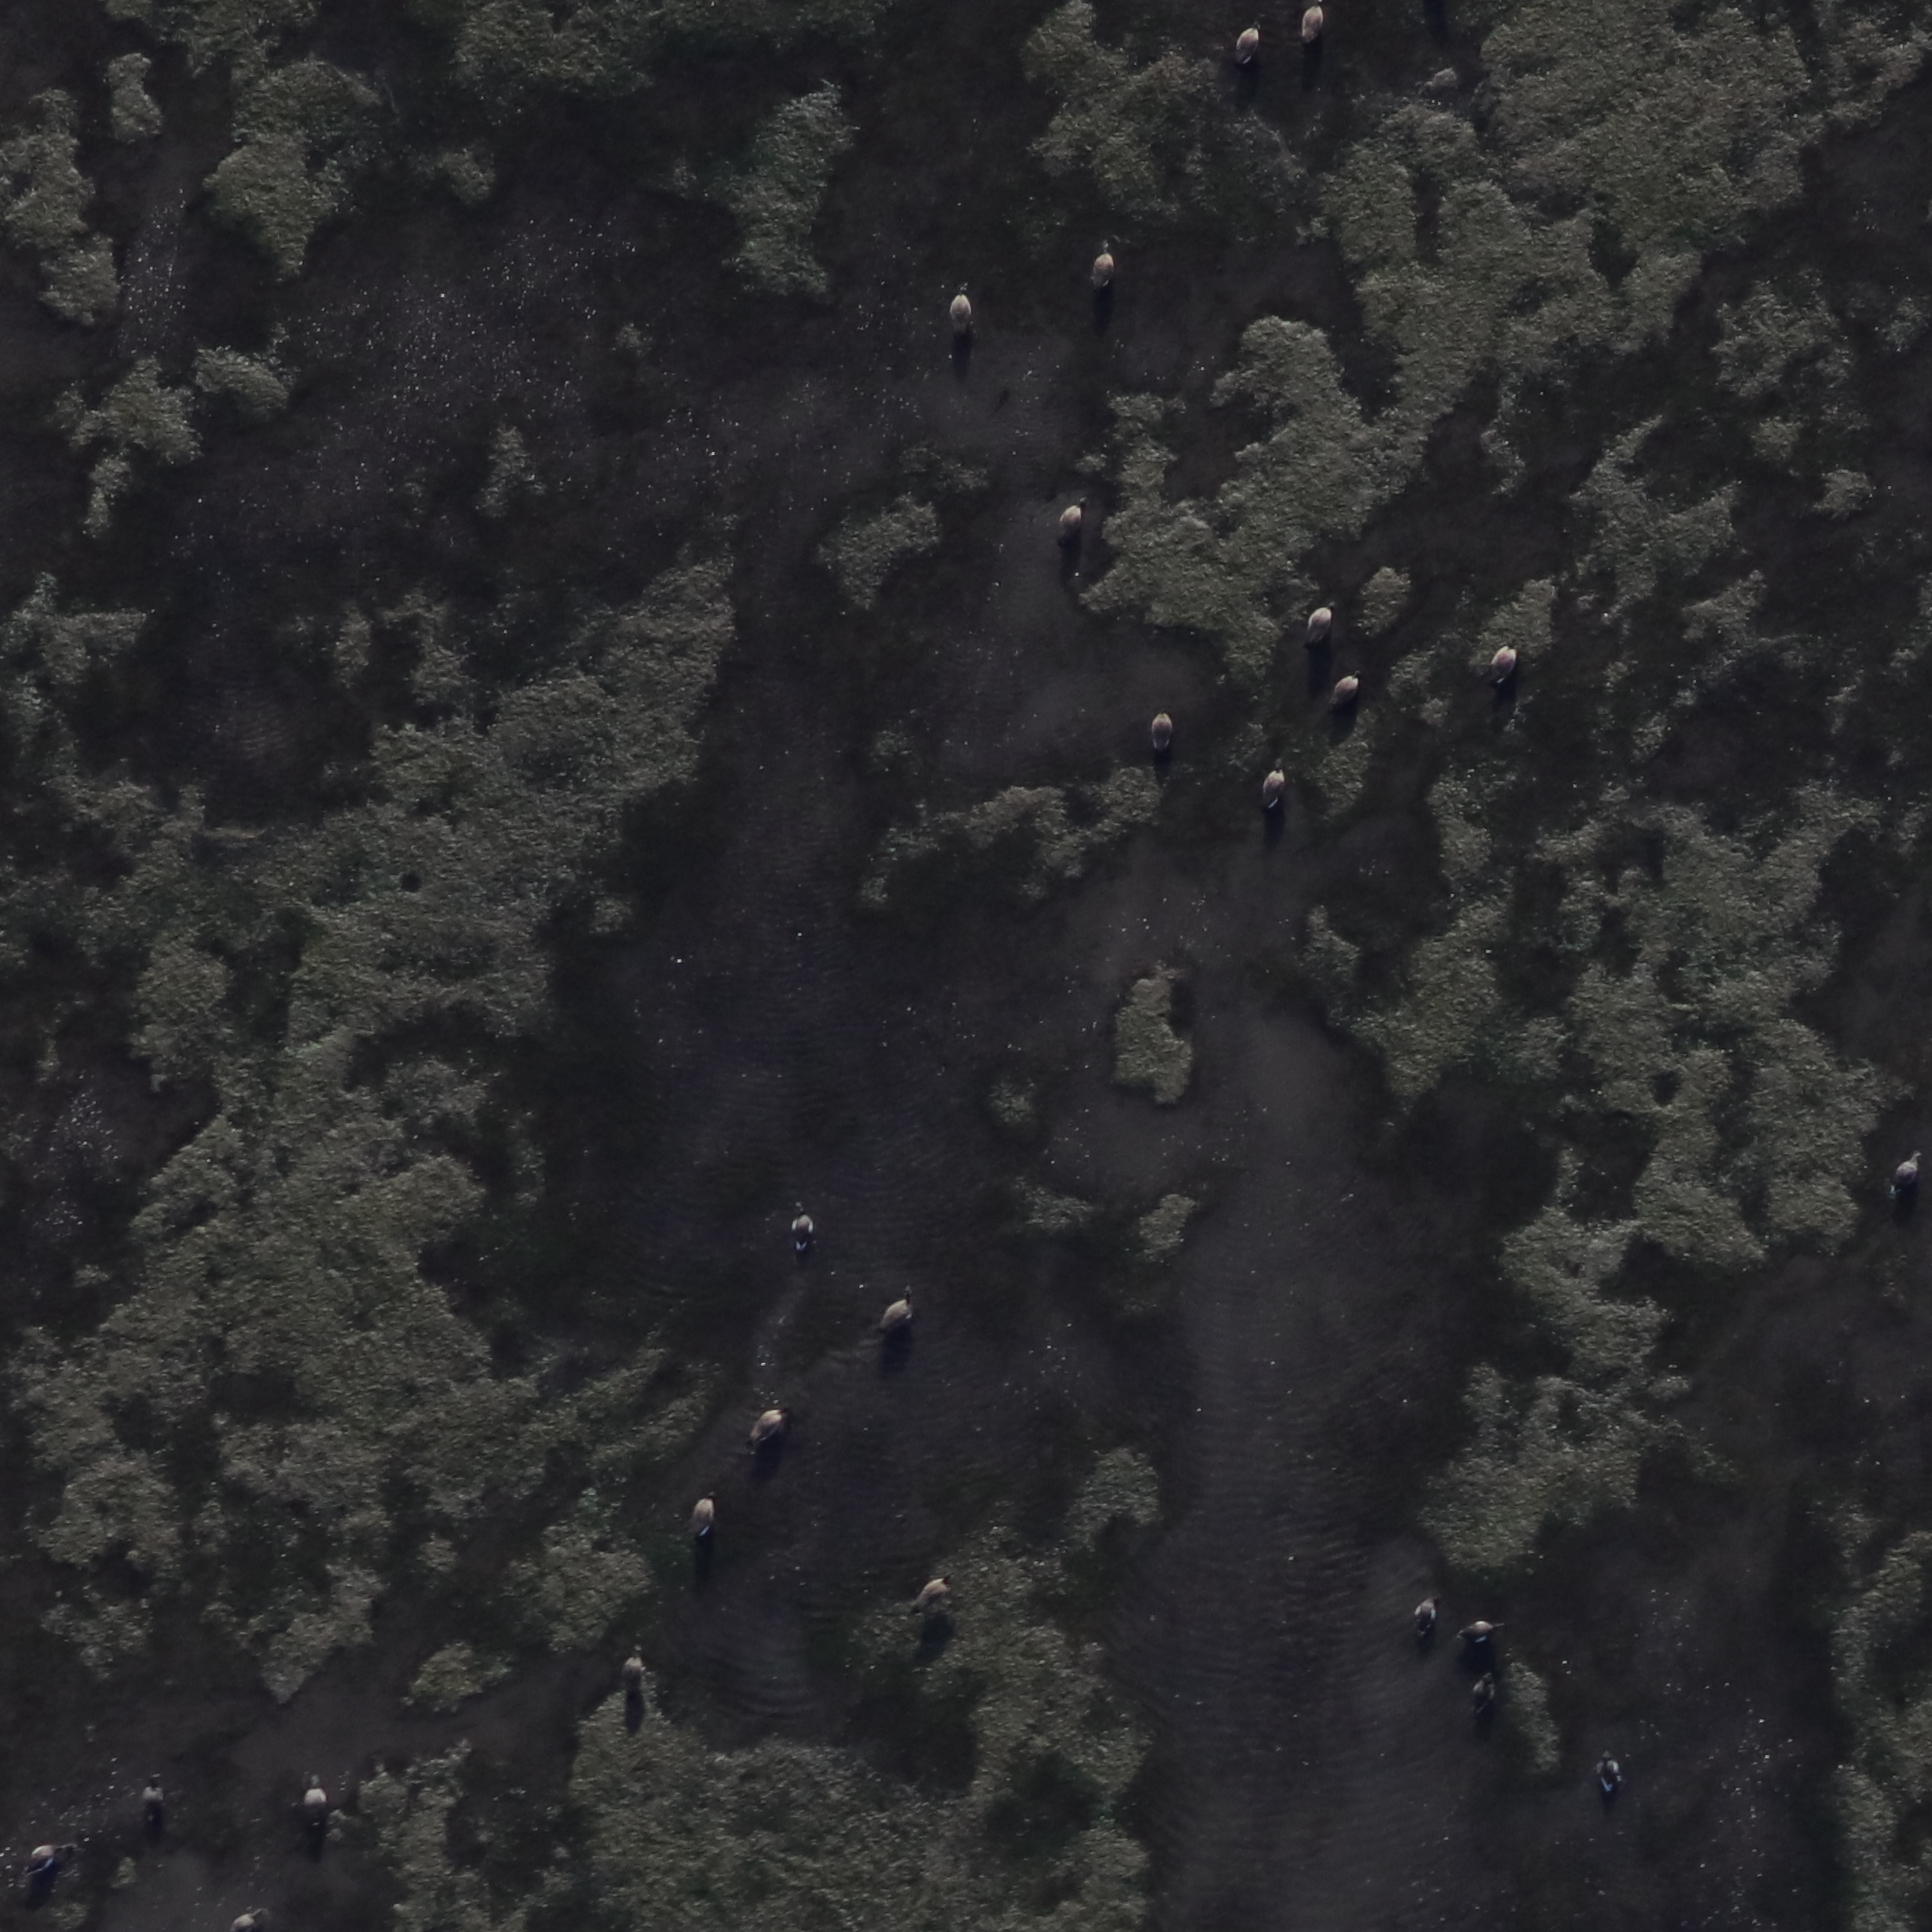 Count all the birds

25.